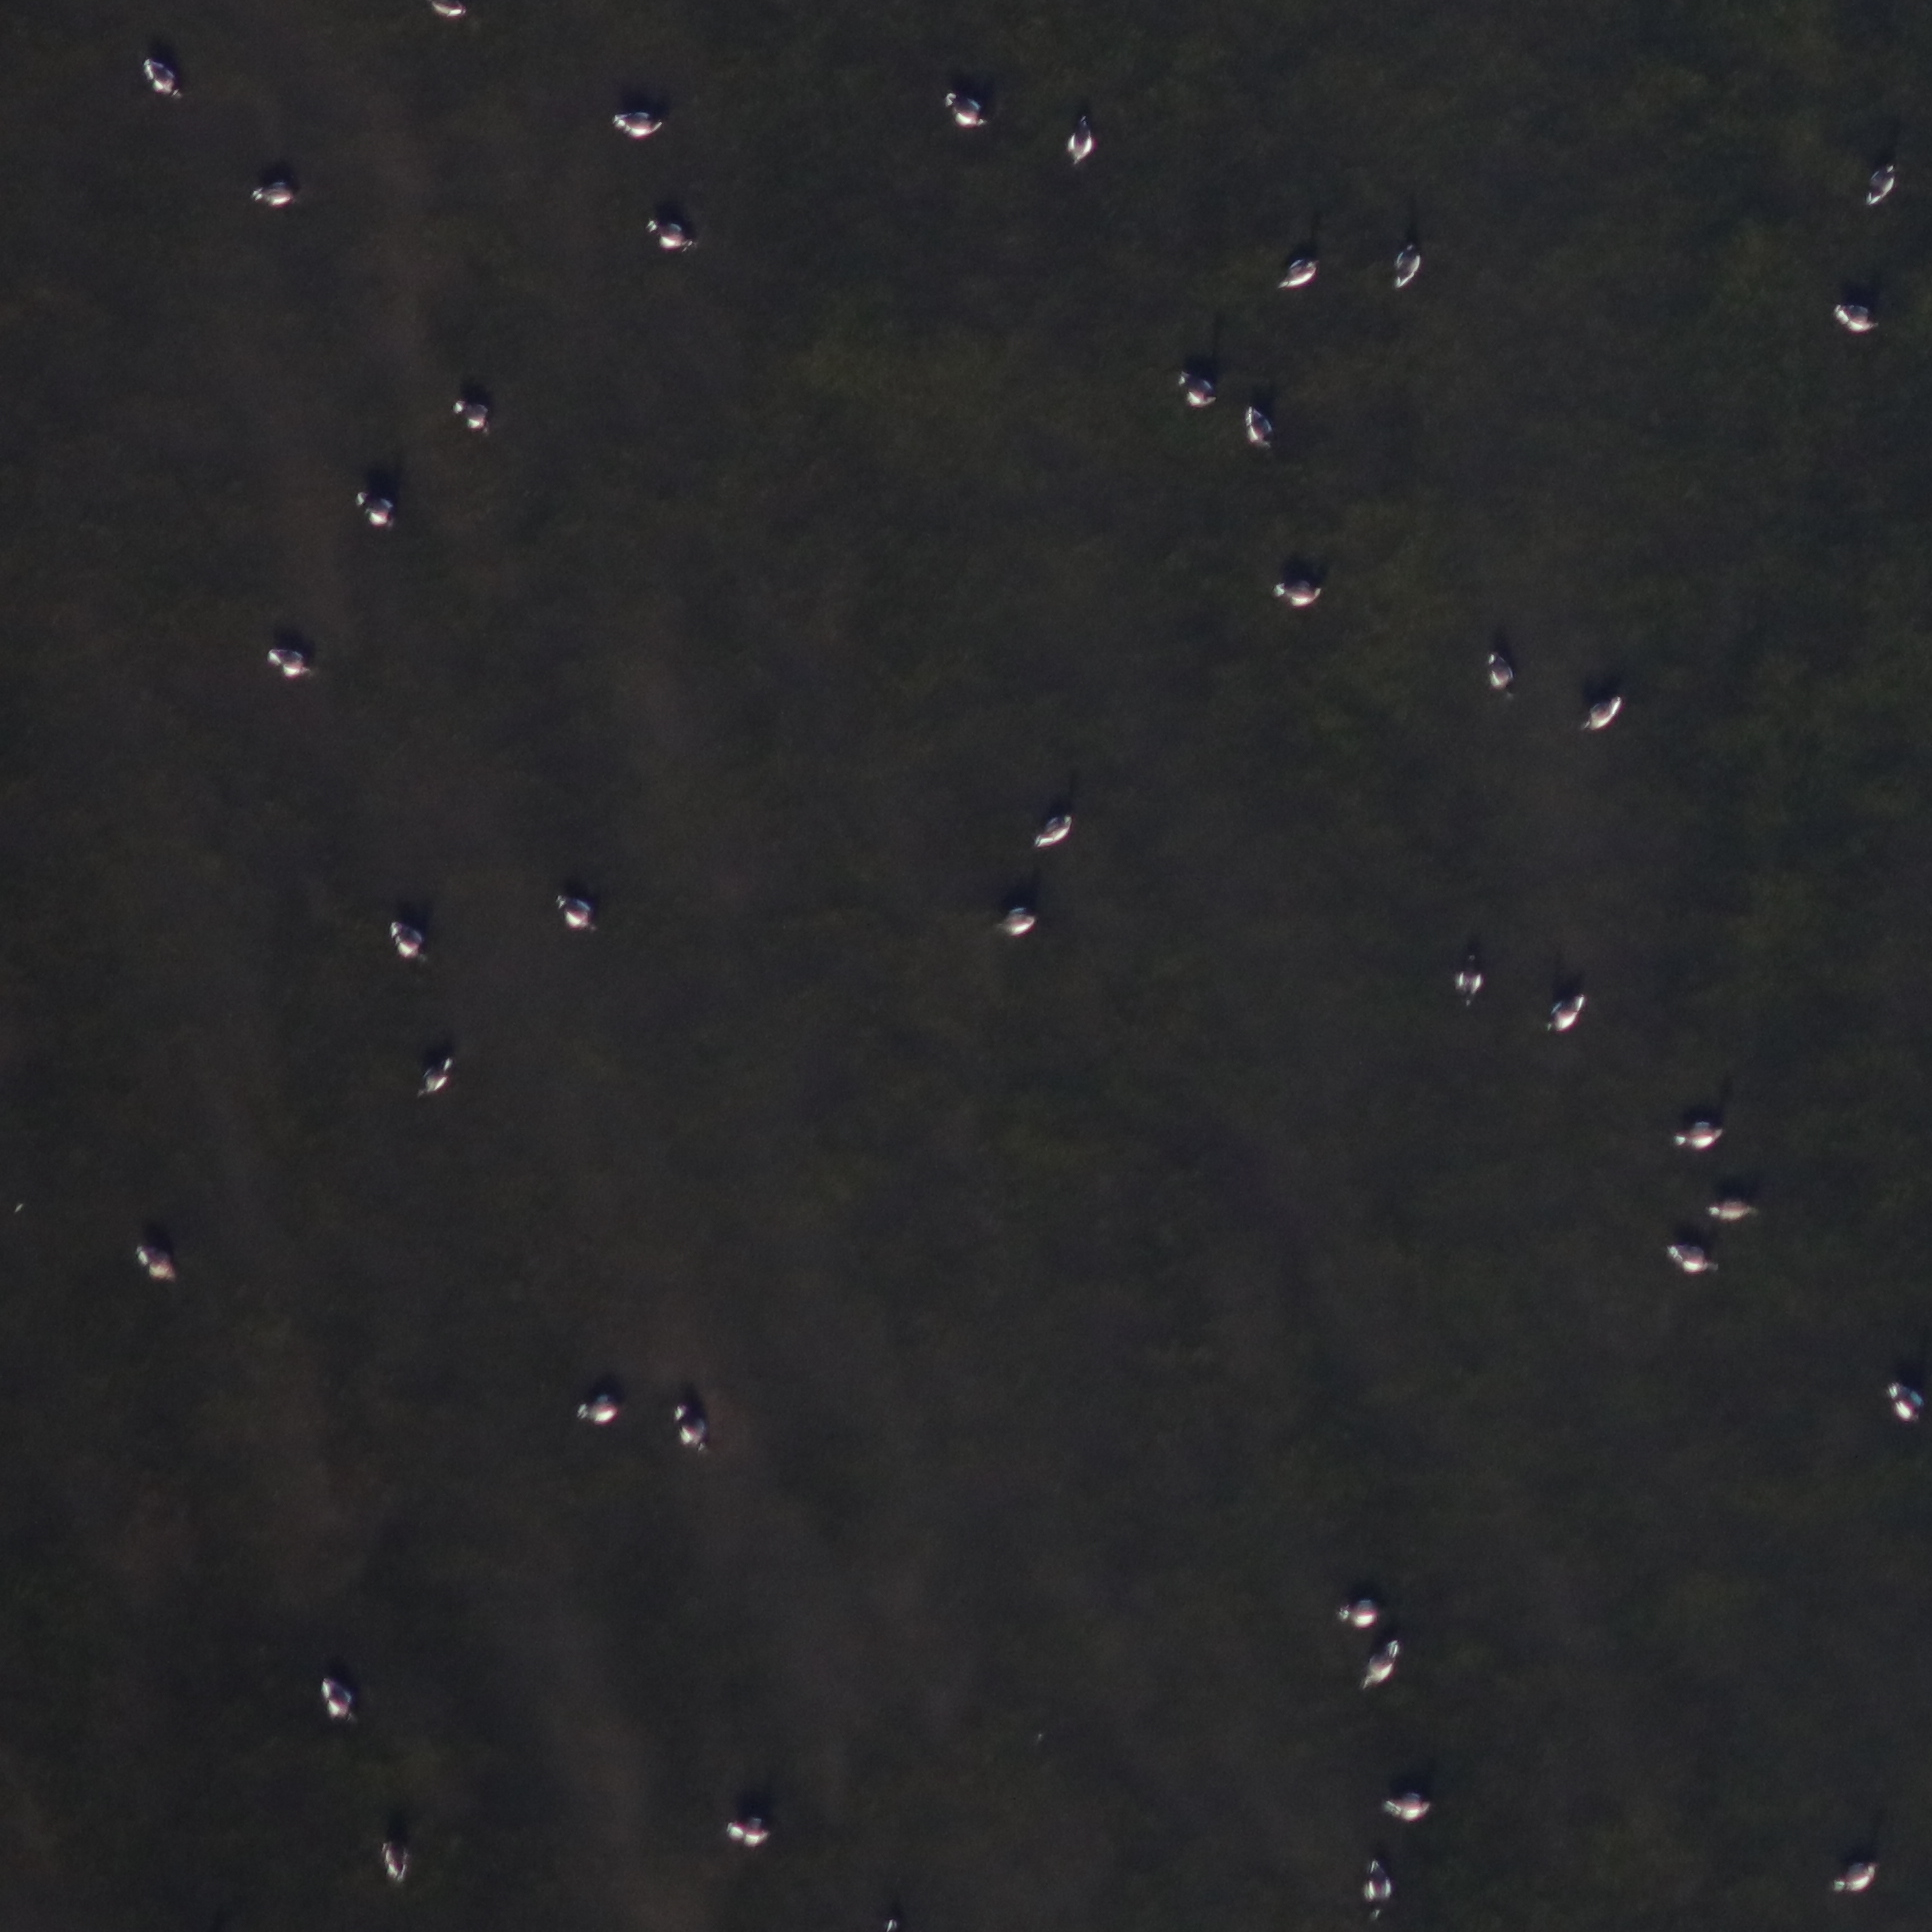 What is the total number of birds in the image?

41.